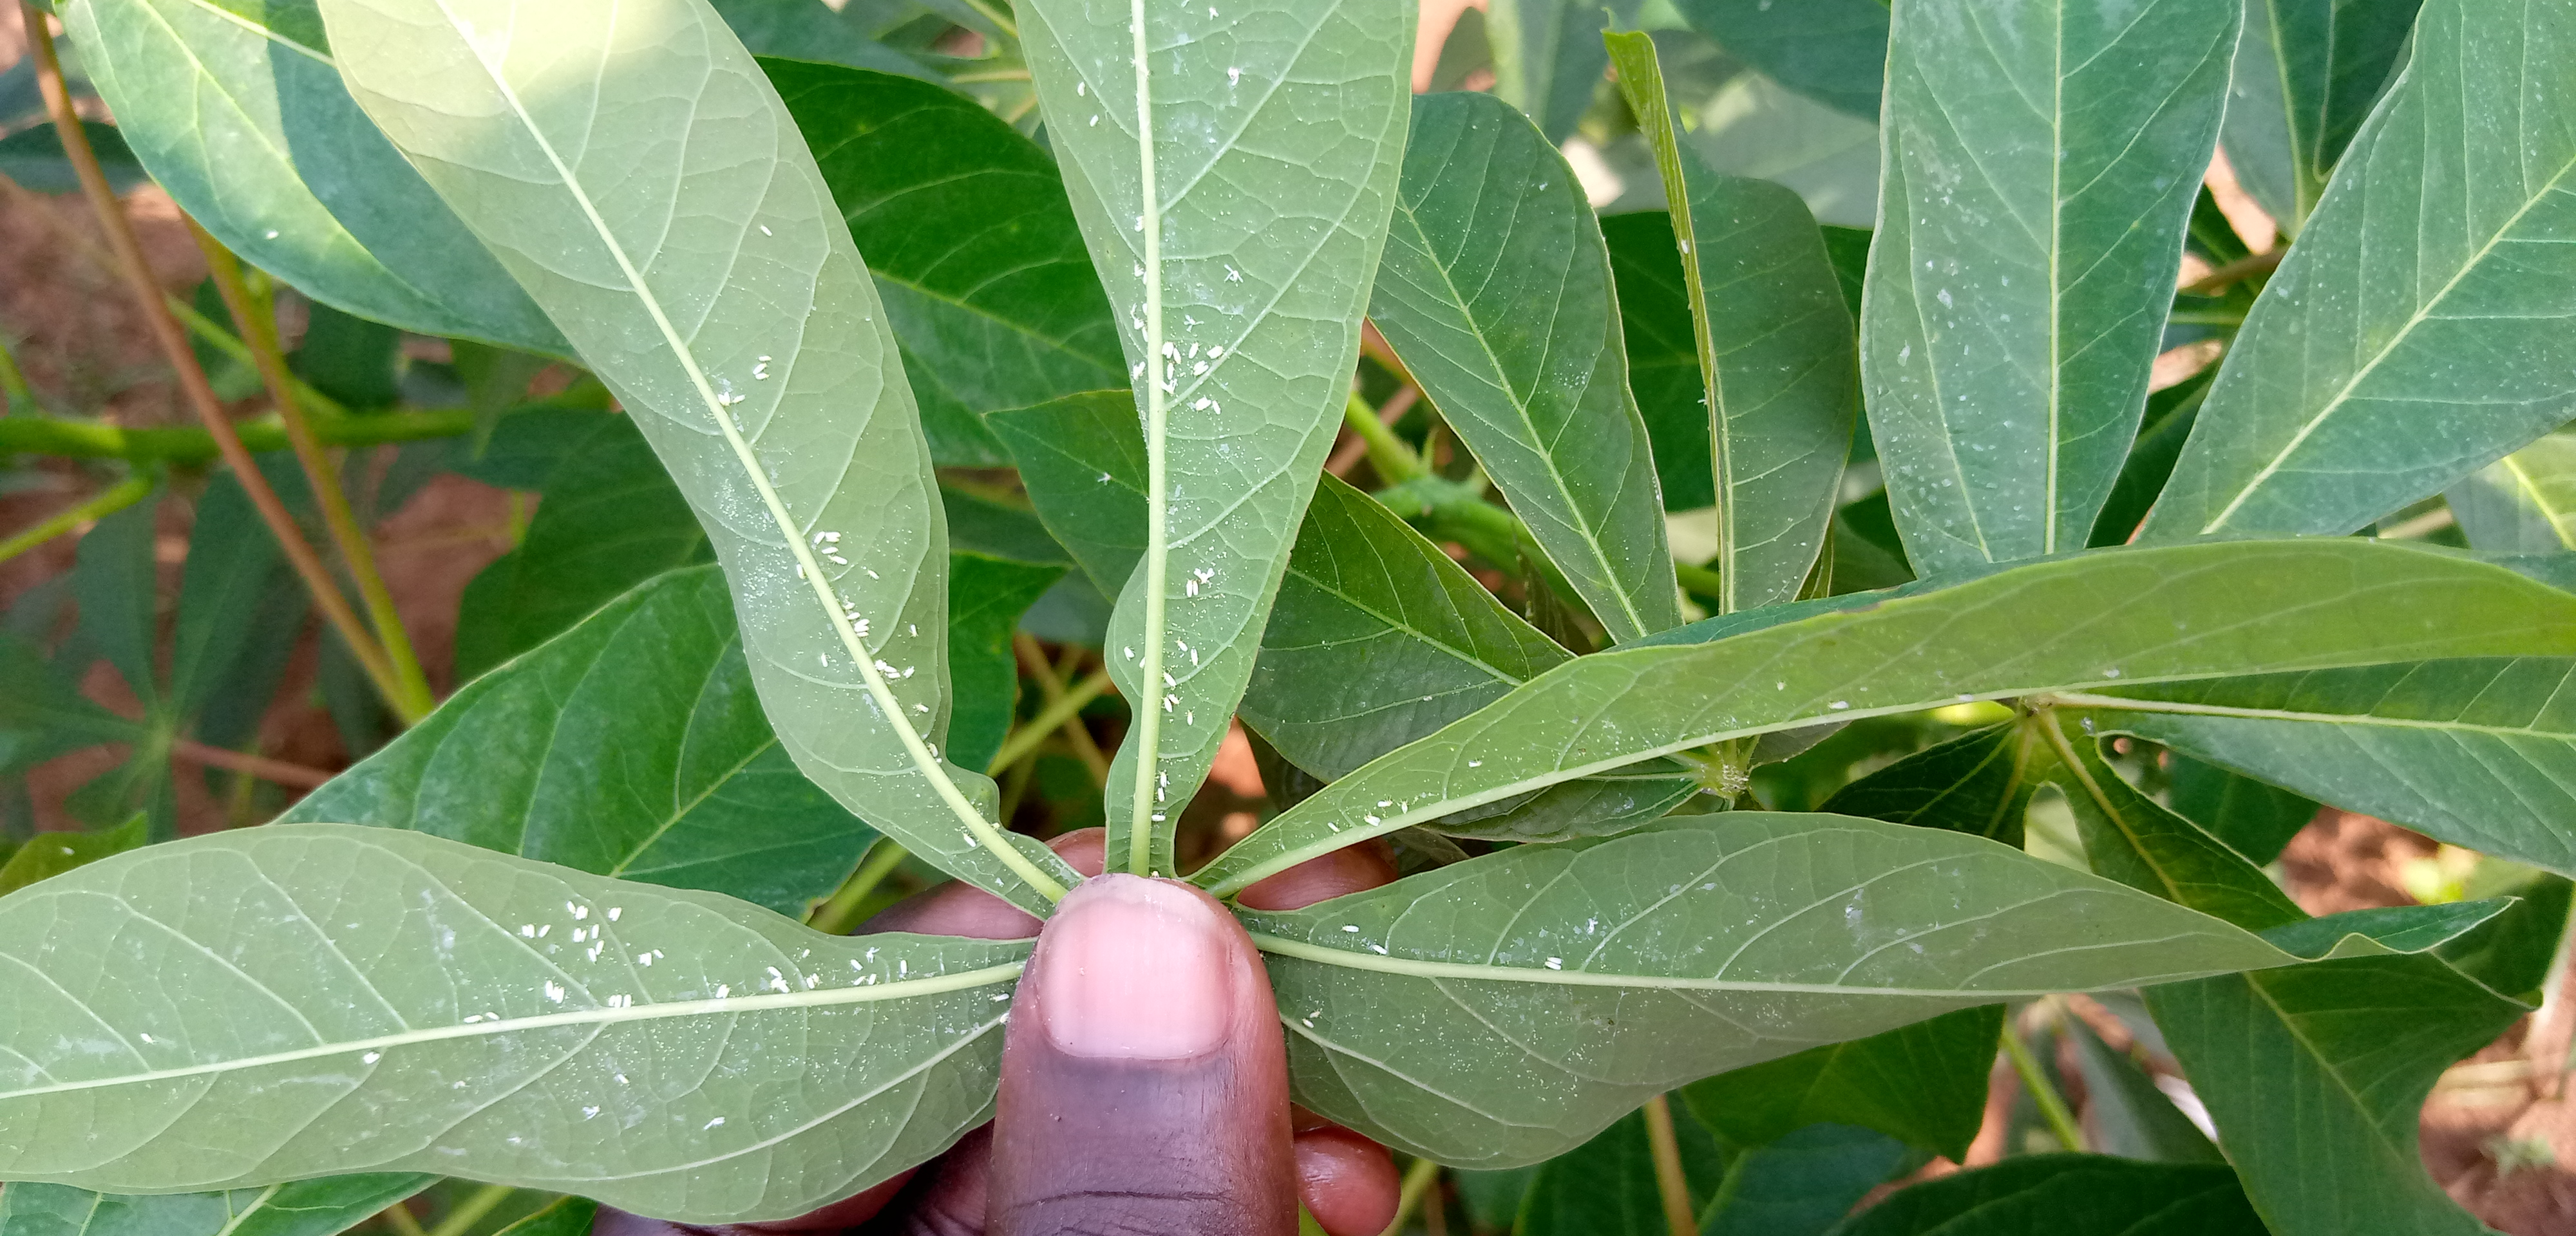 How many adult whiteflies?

101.